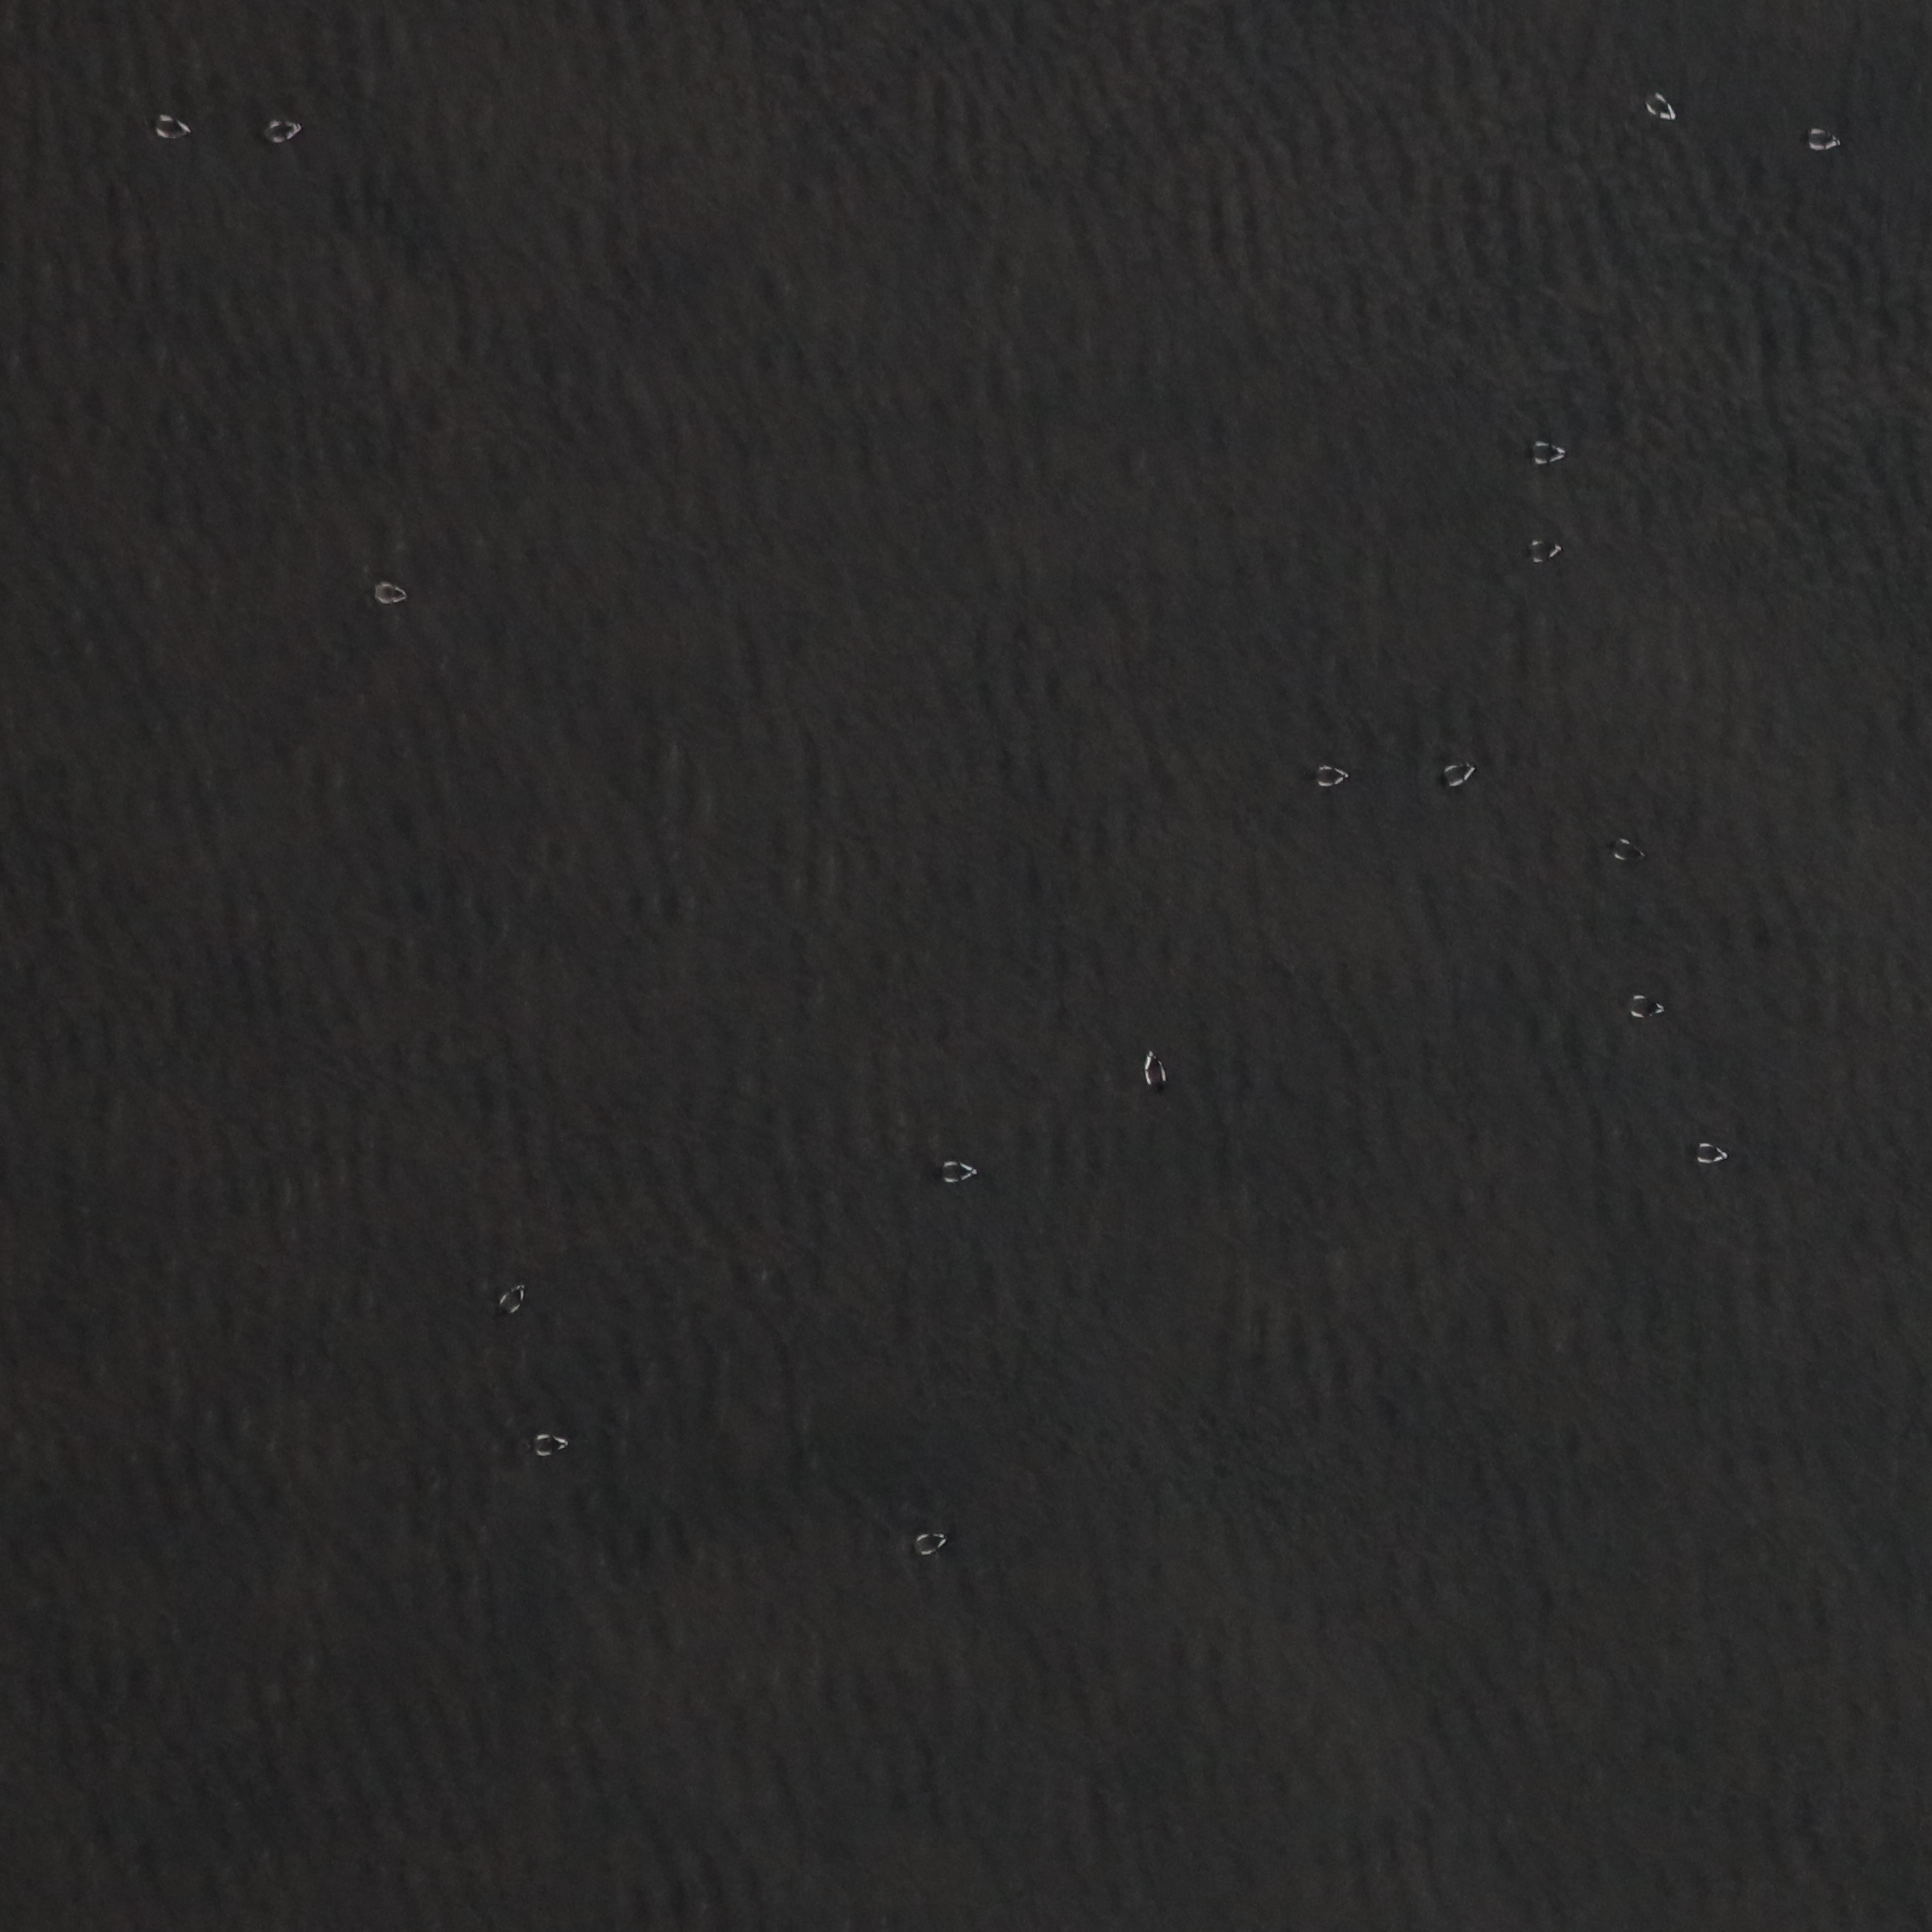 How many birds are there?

17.